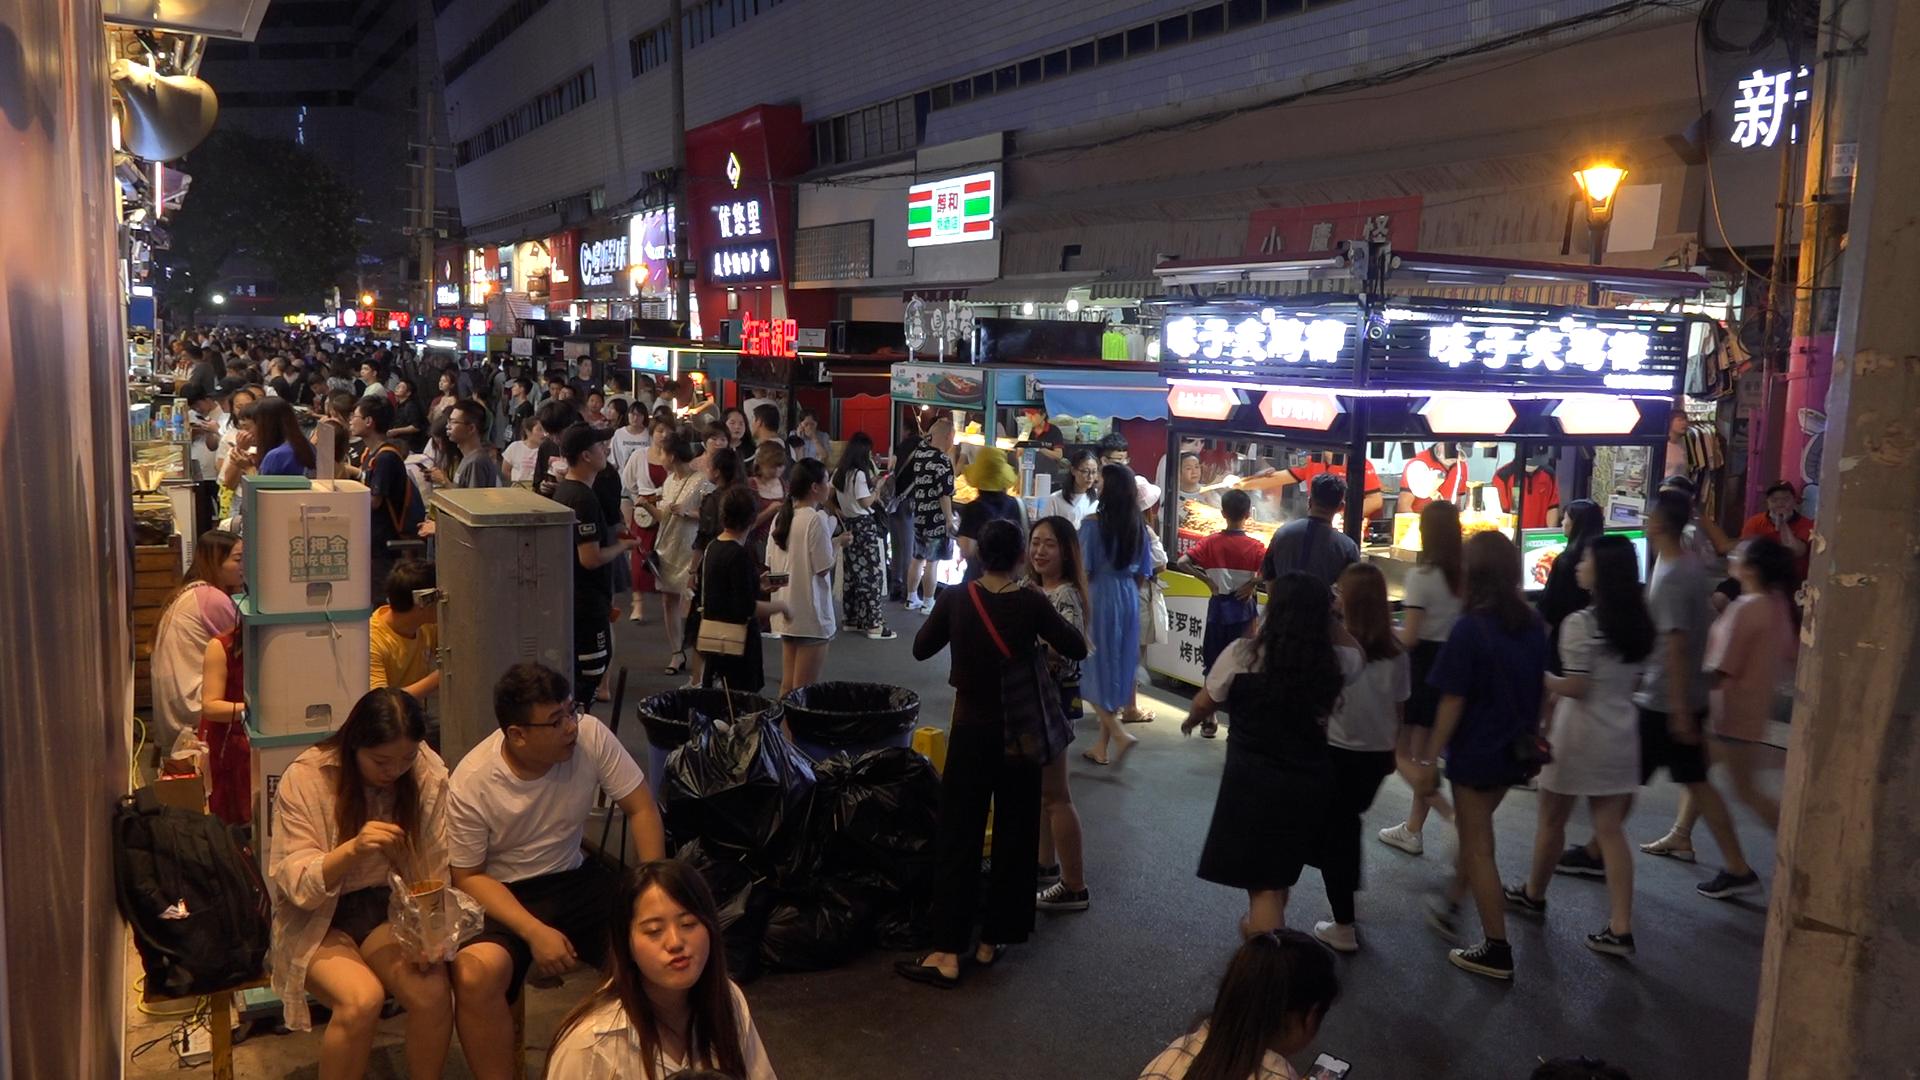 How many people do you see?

128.